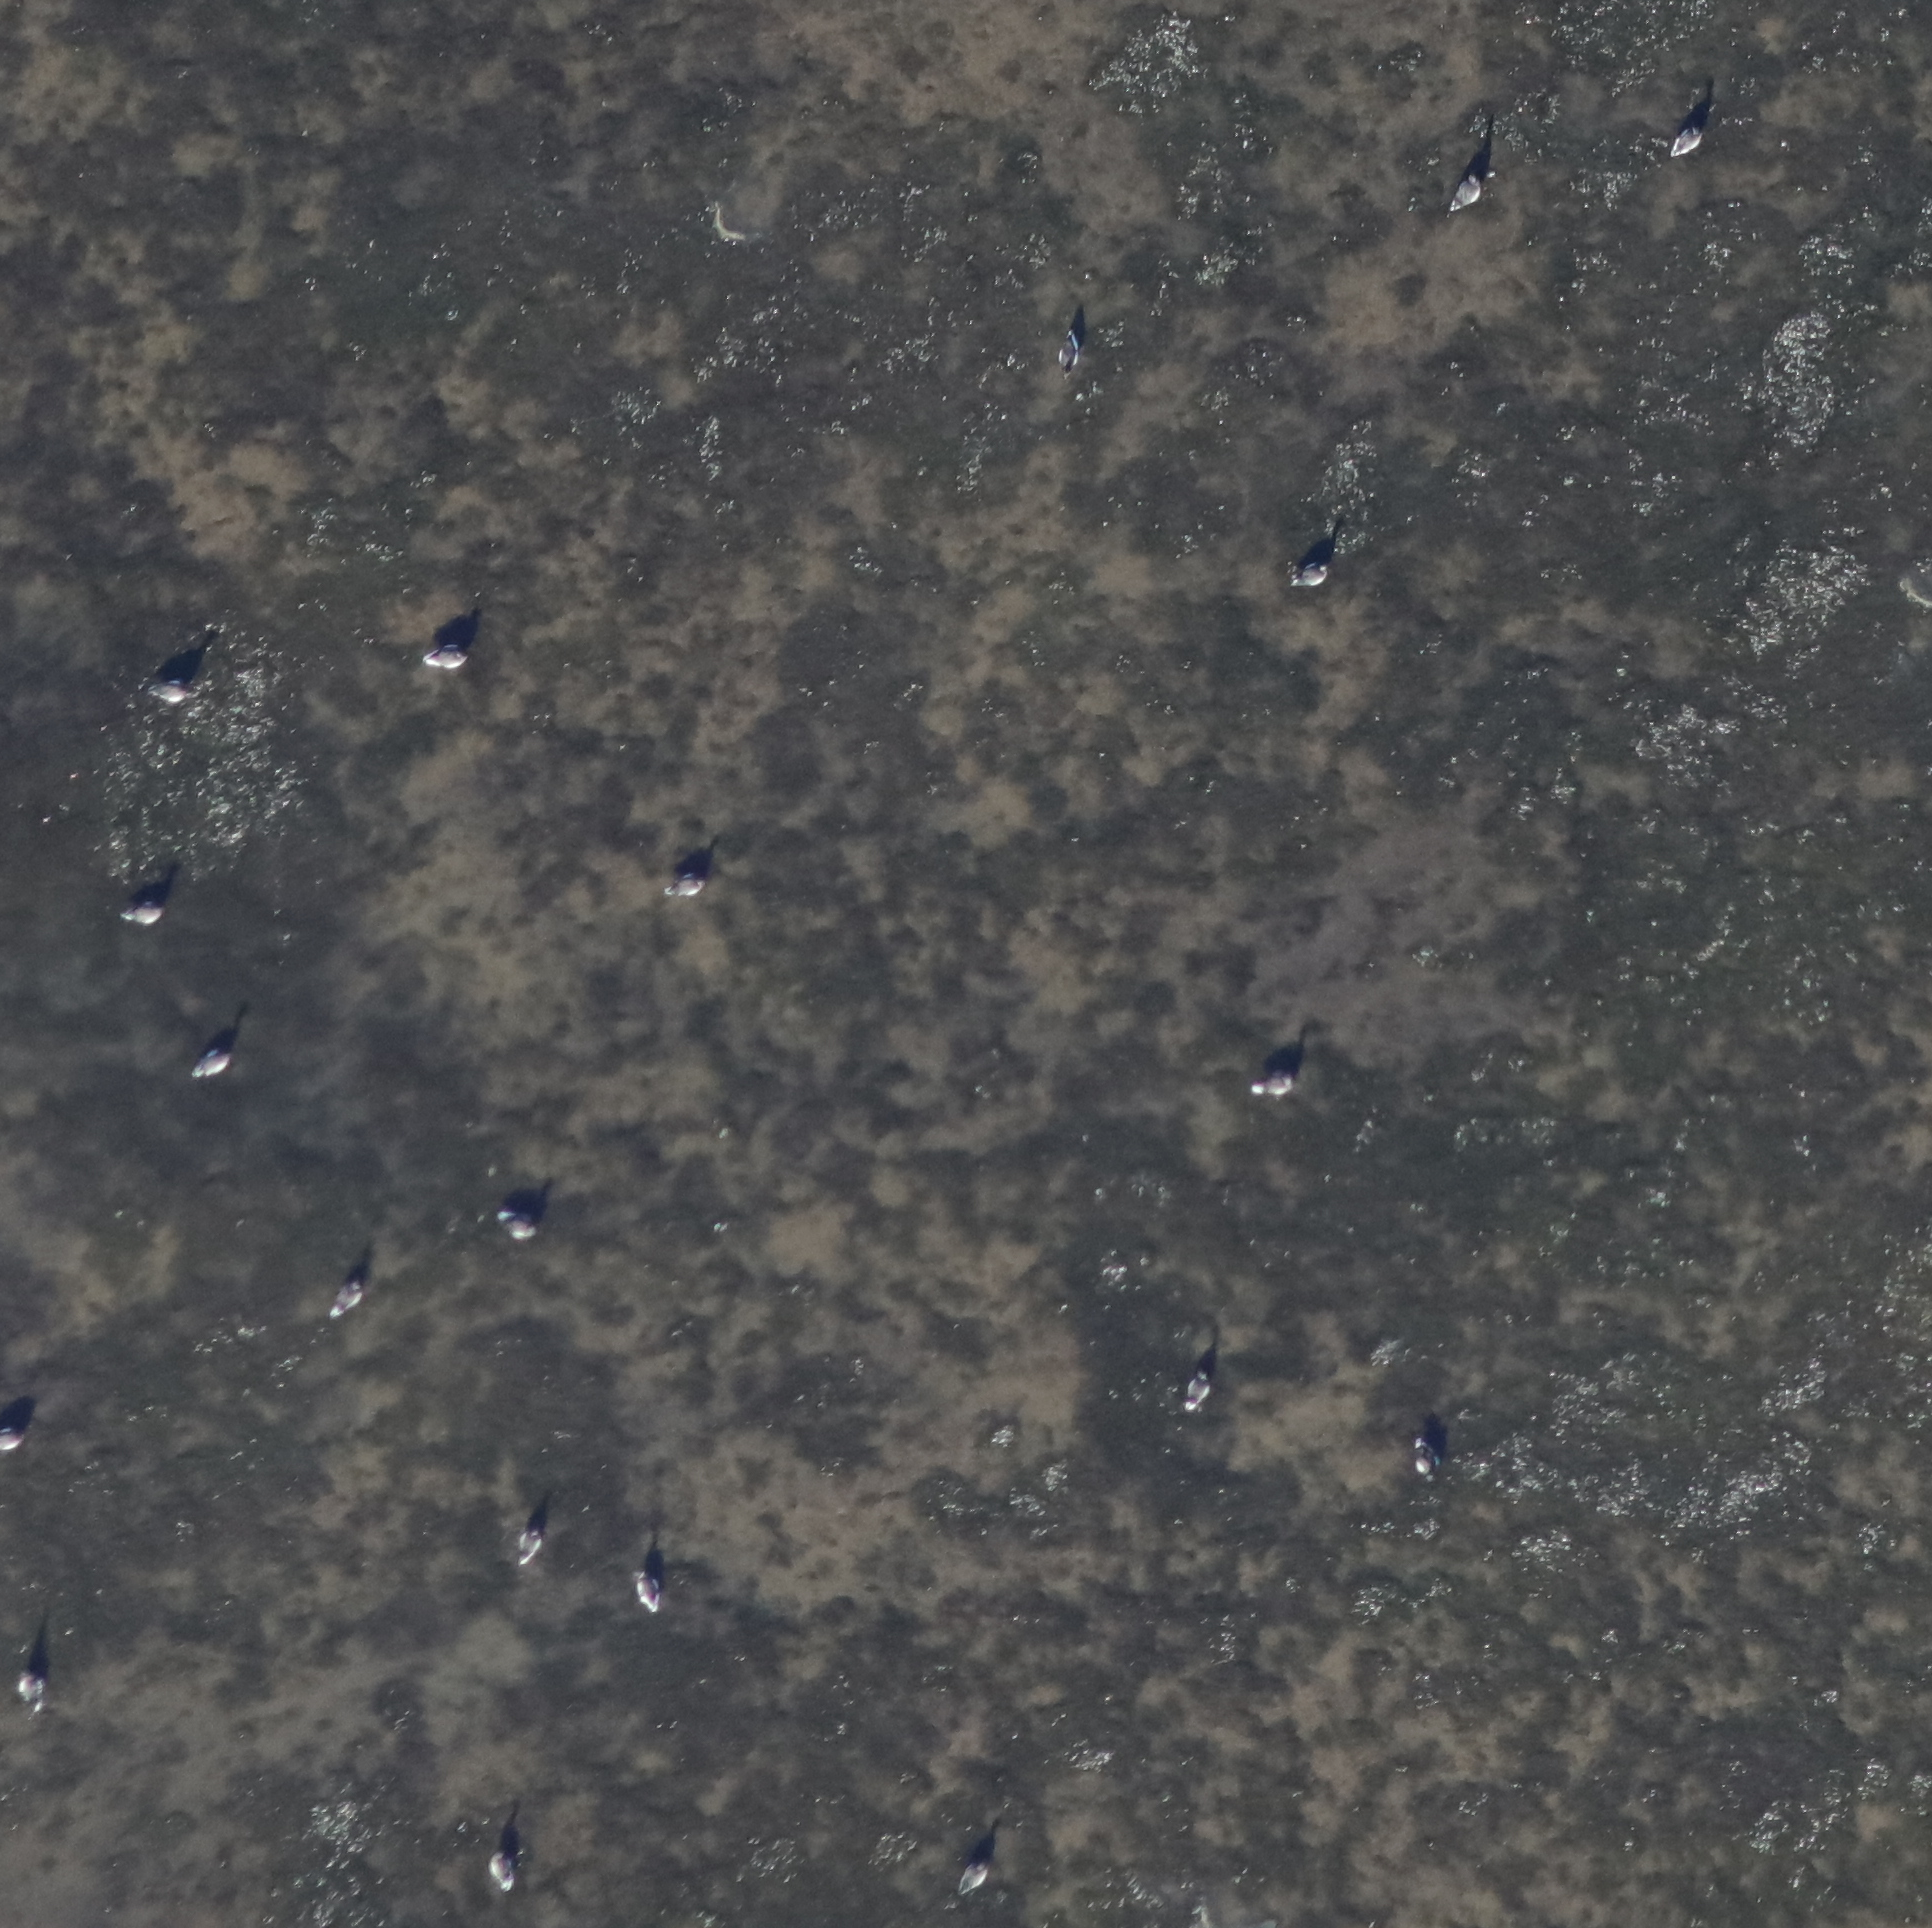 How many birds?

20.